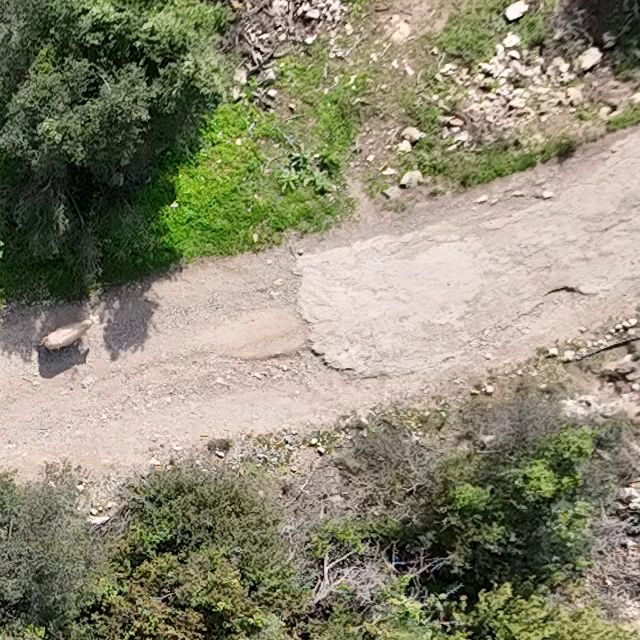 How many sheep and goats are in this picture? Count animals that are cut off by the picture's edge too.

1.